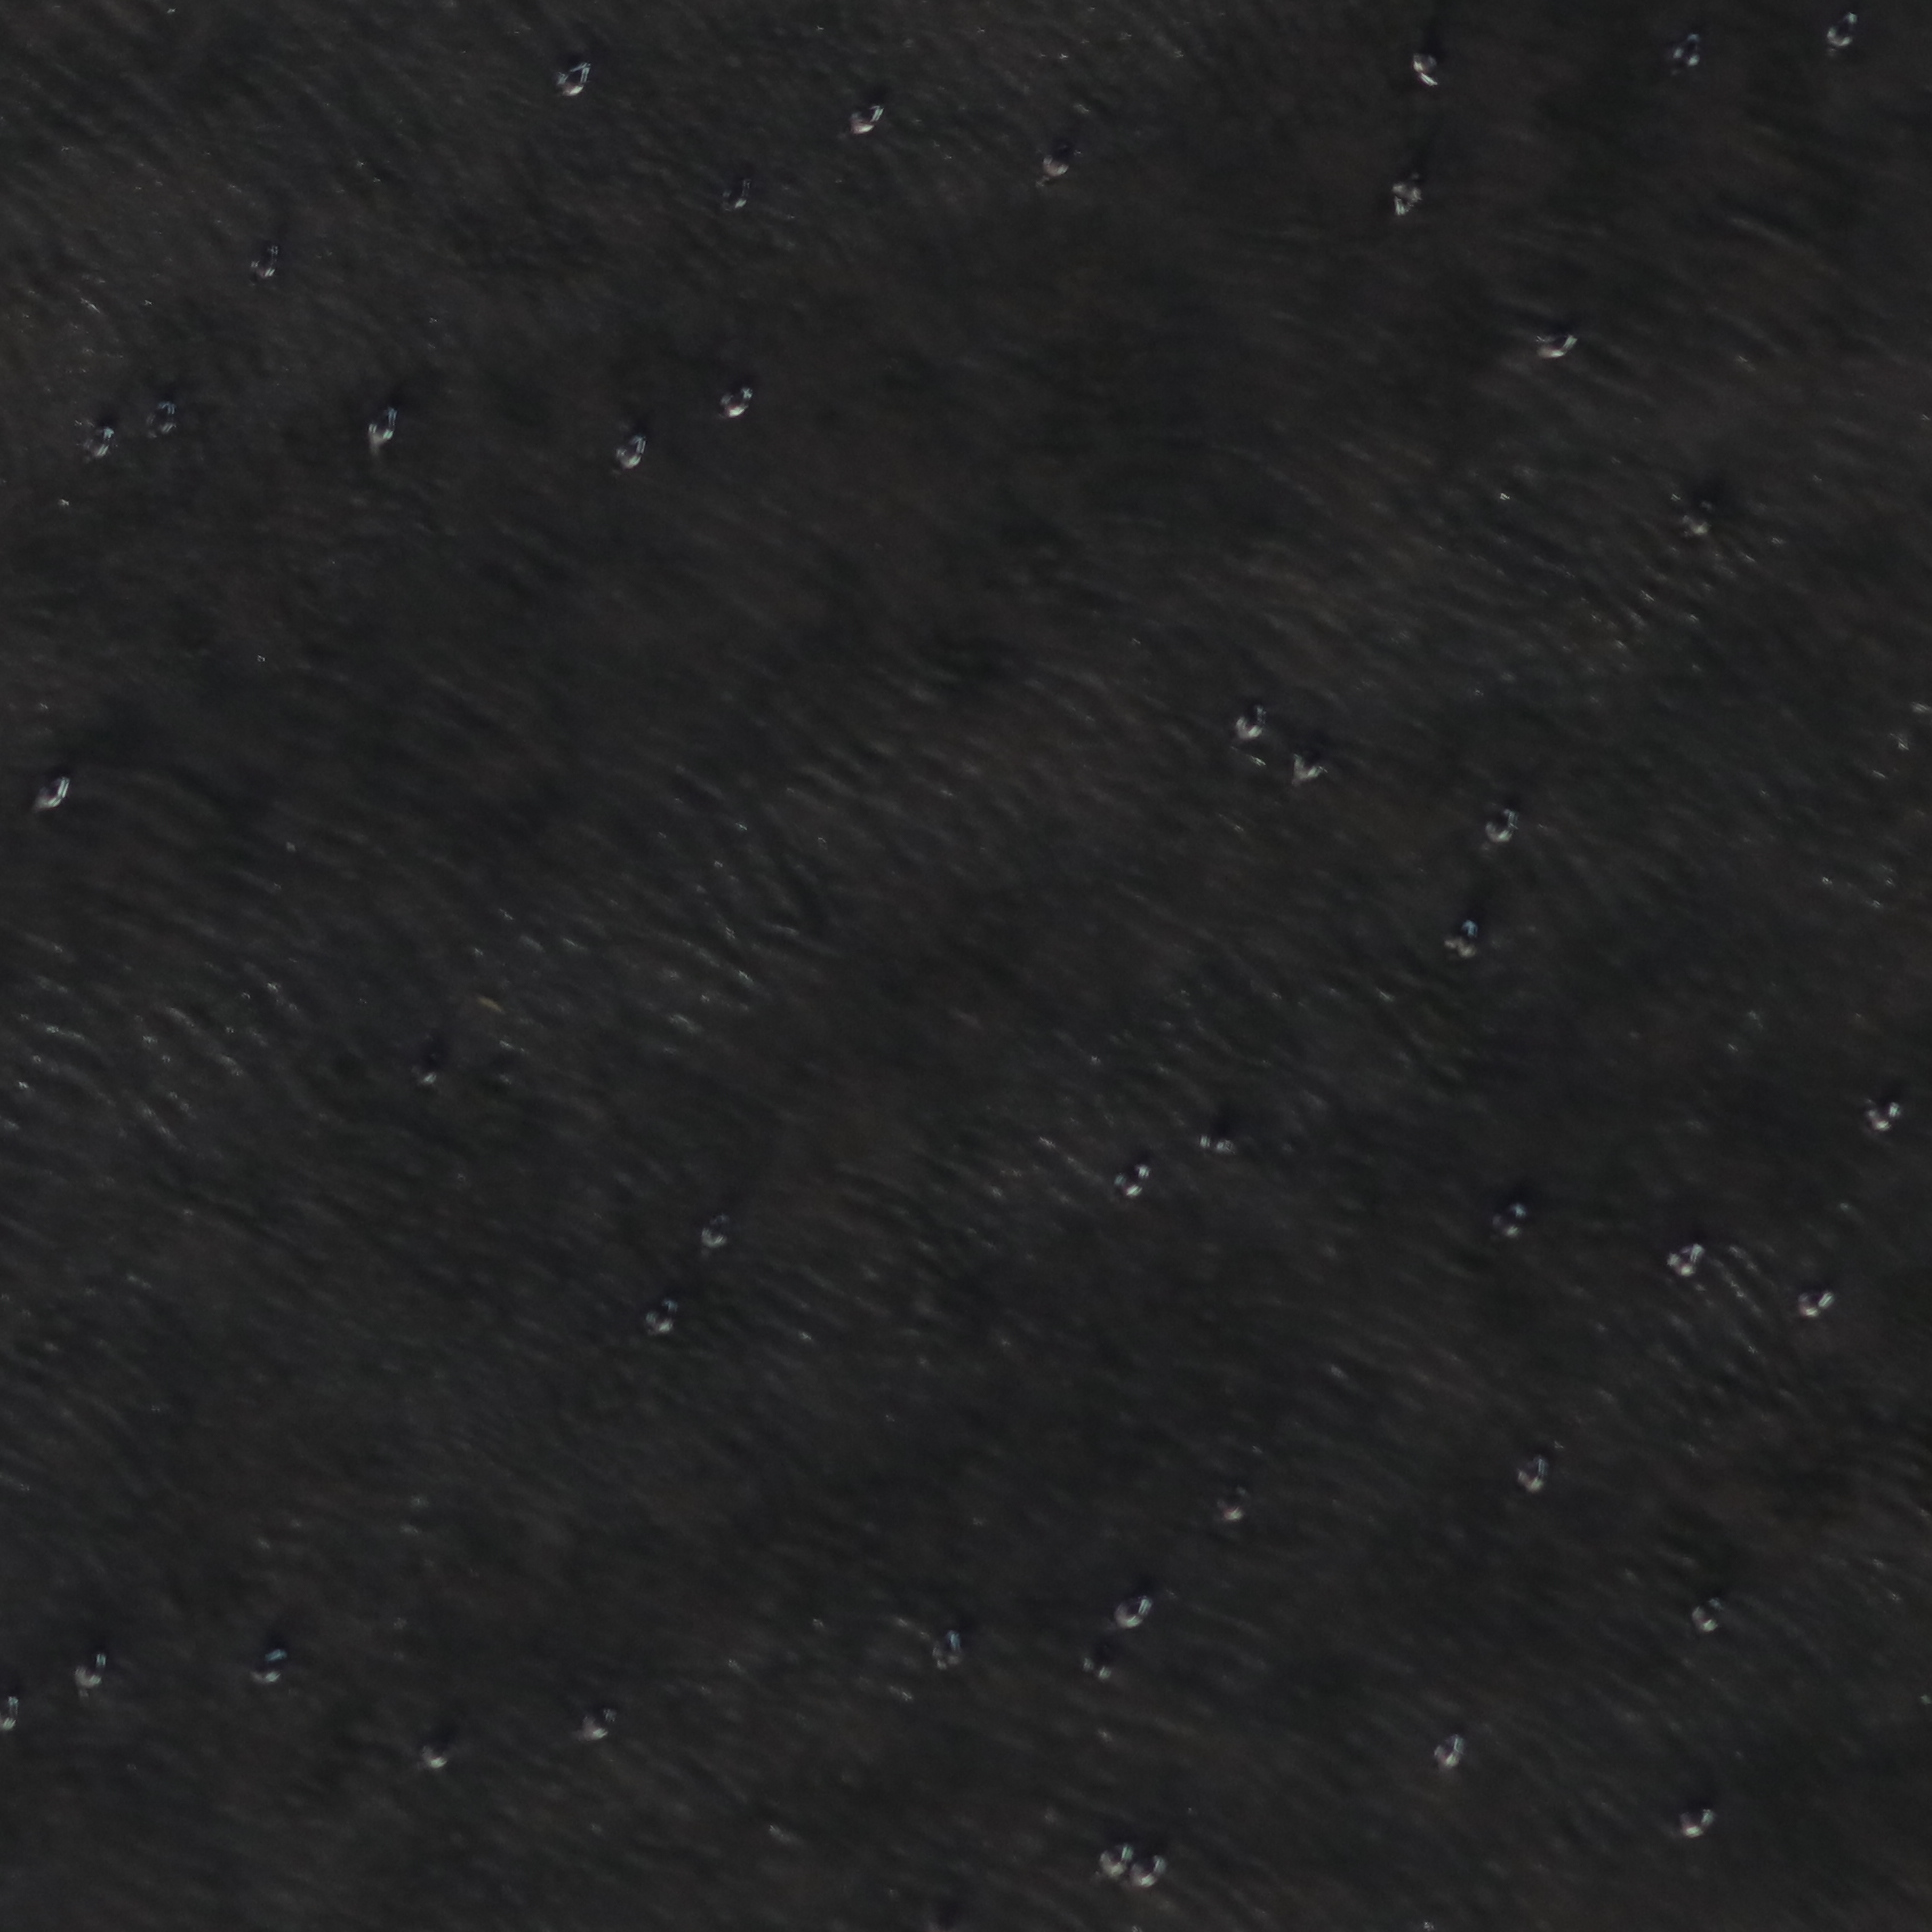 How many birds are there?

44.